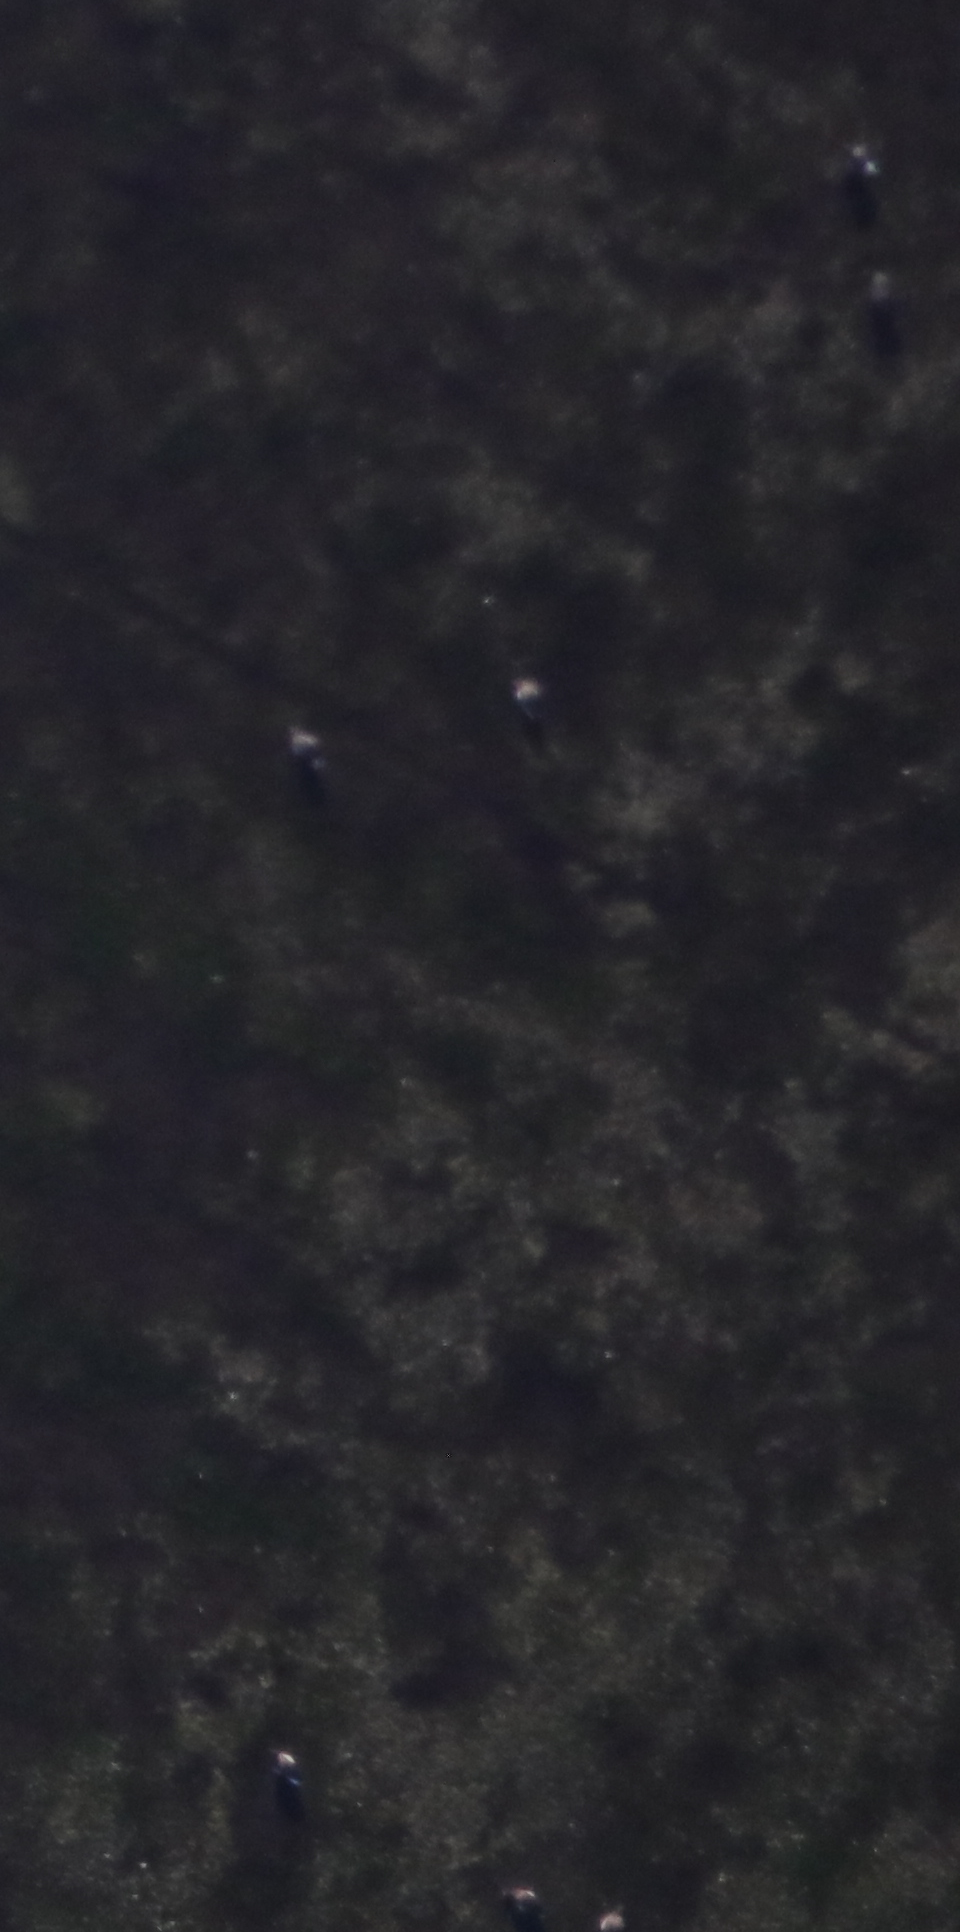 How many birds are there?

6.